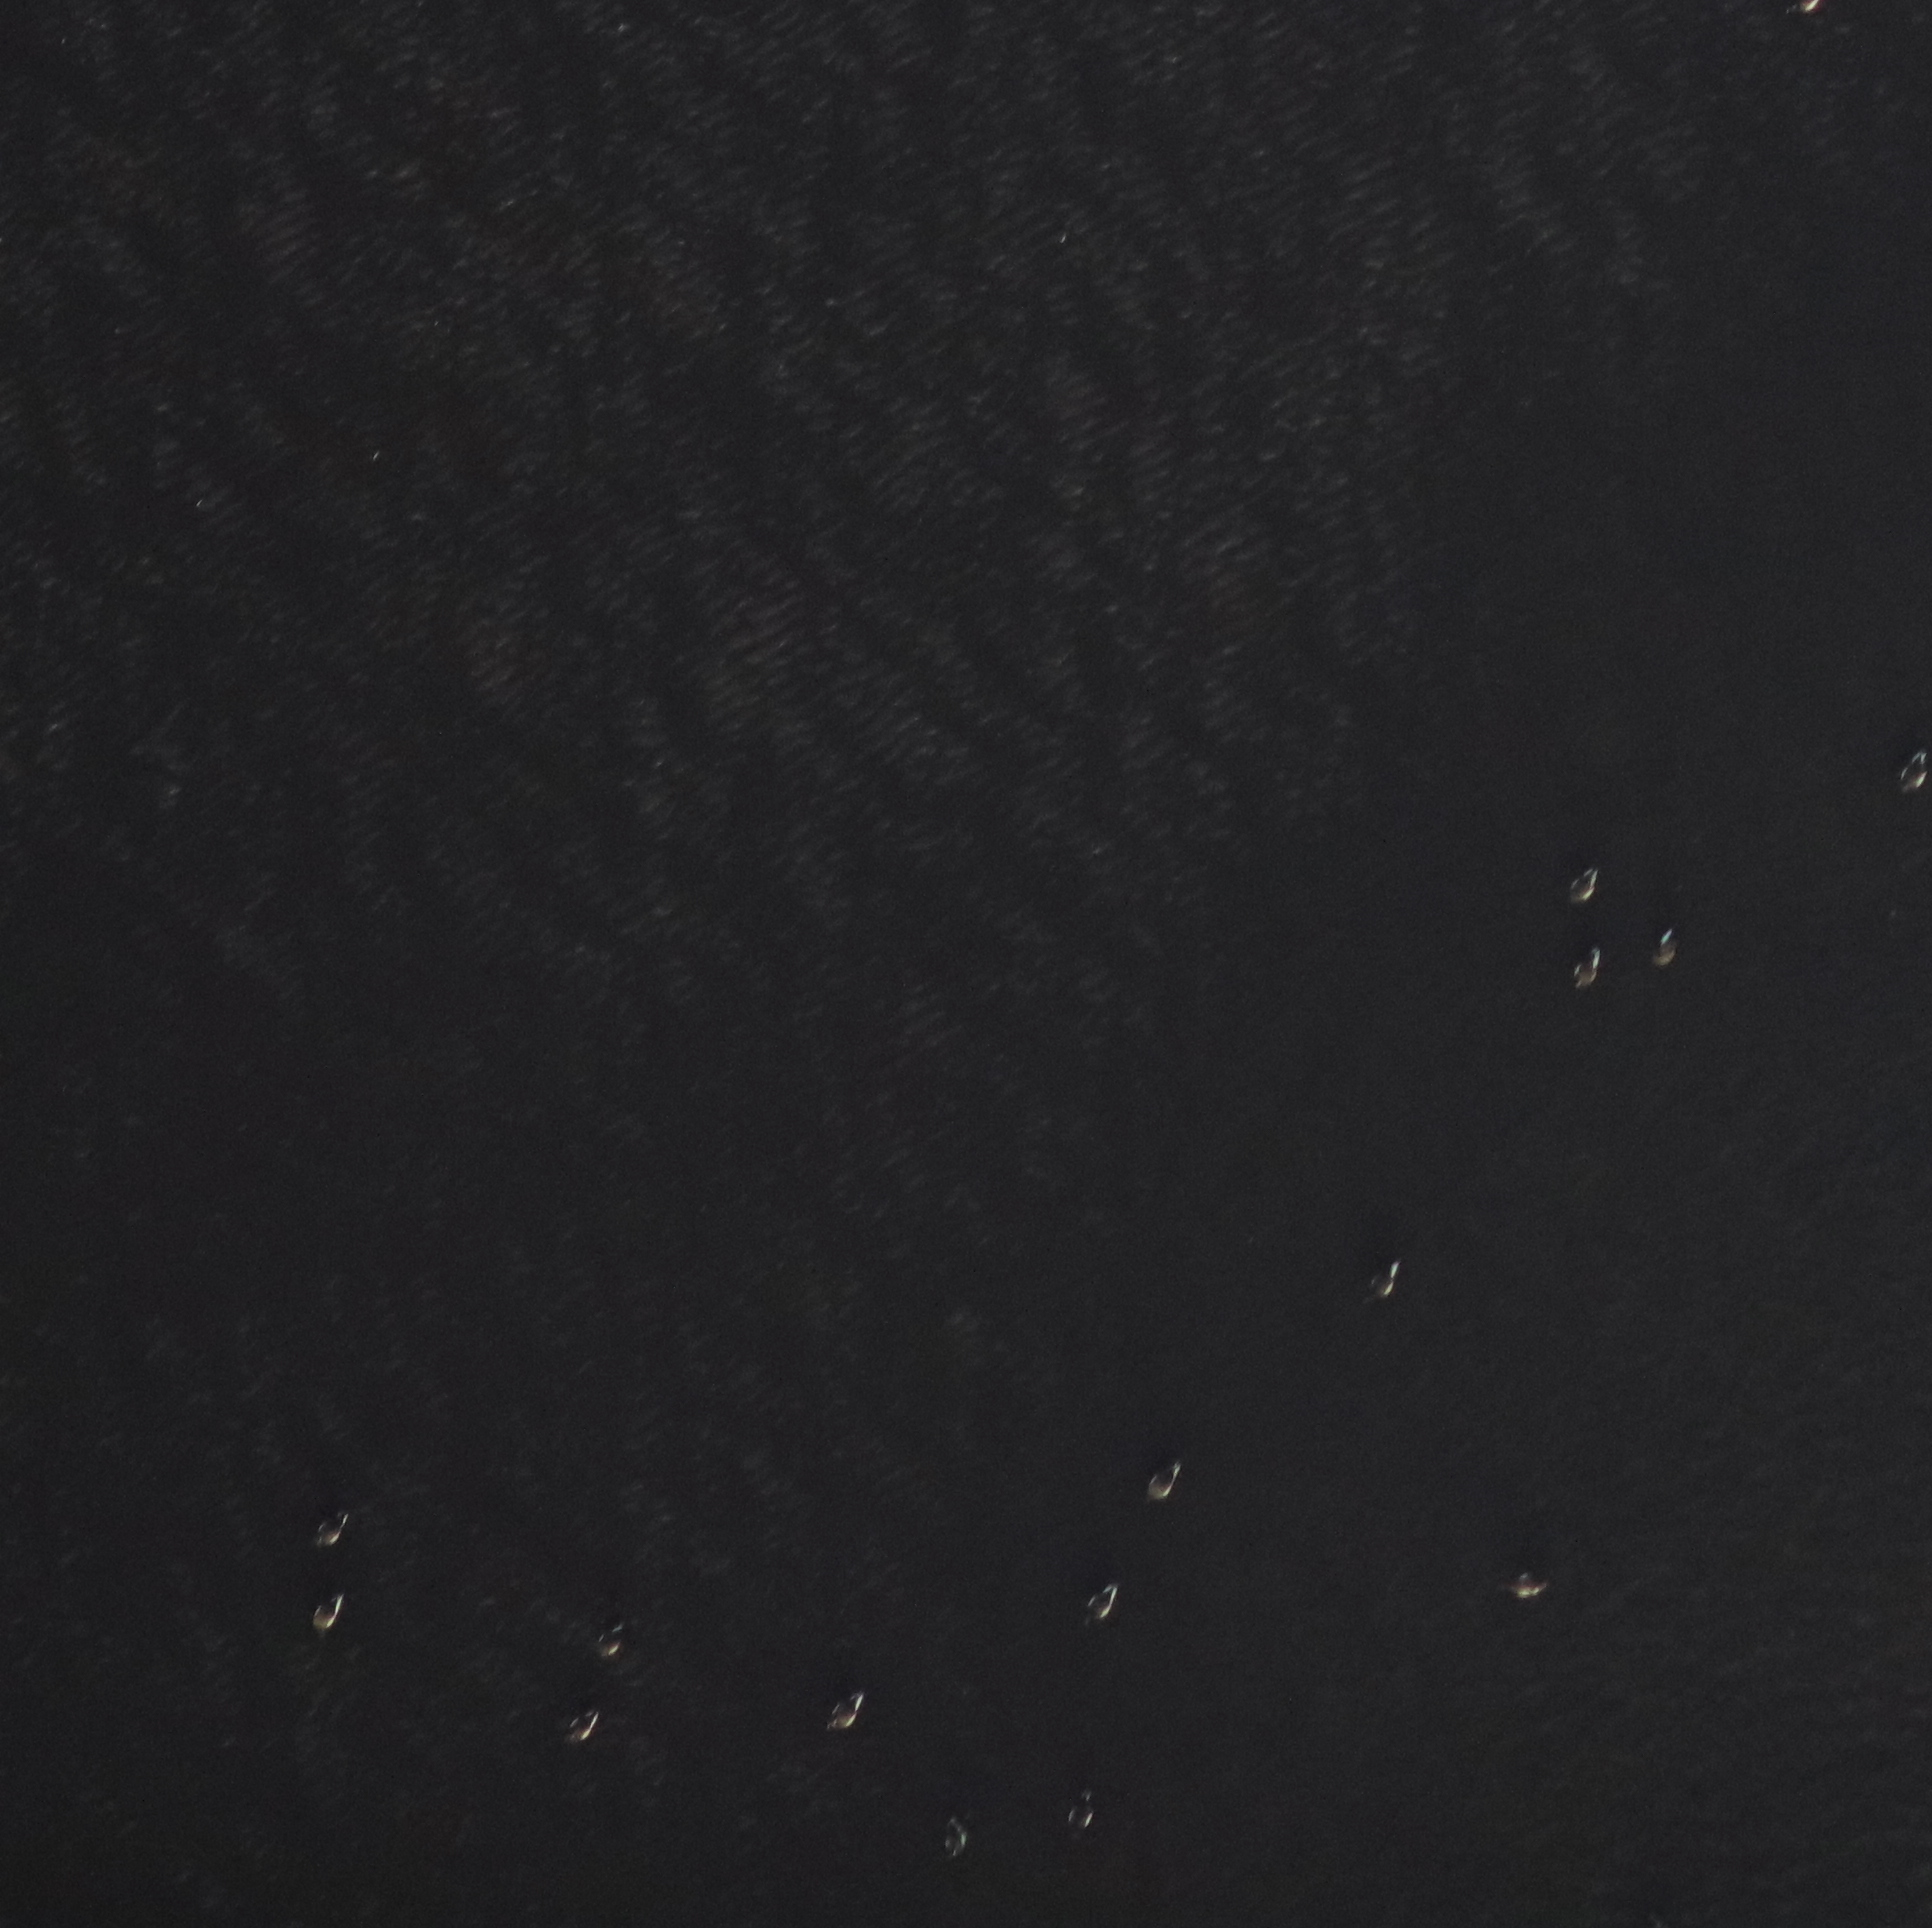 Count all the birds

15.